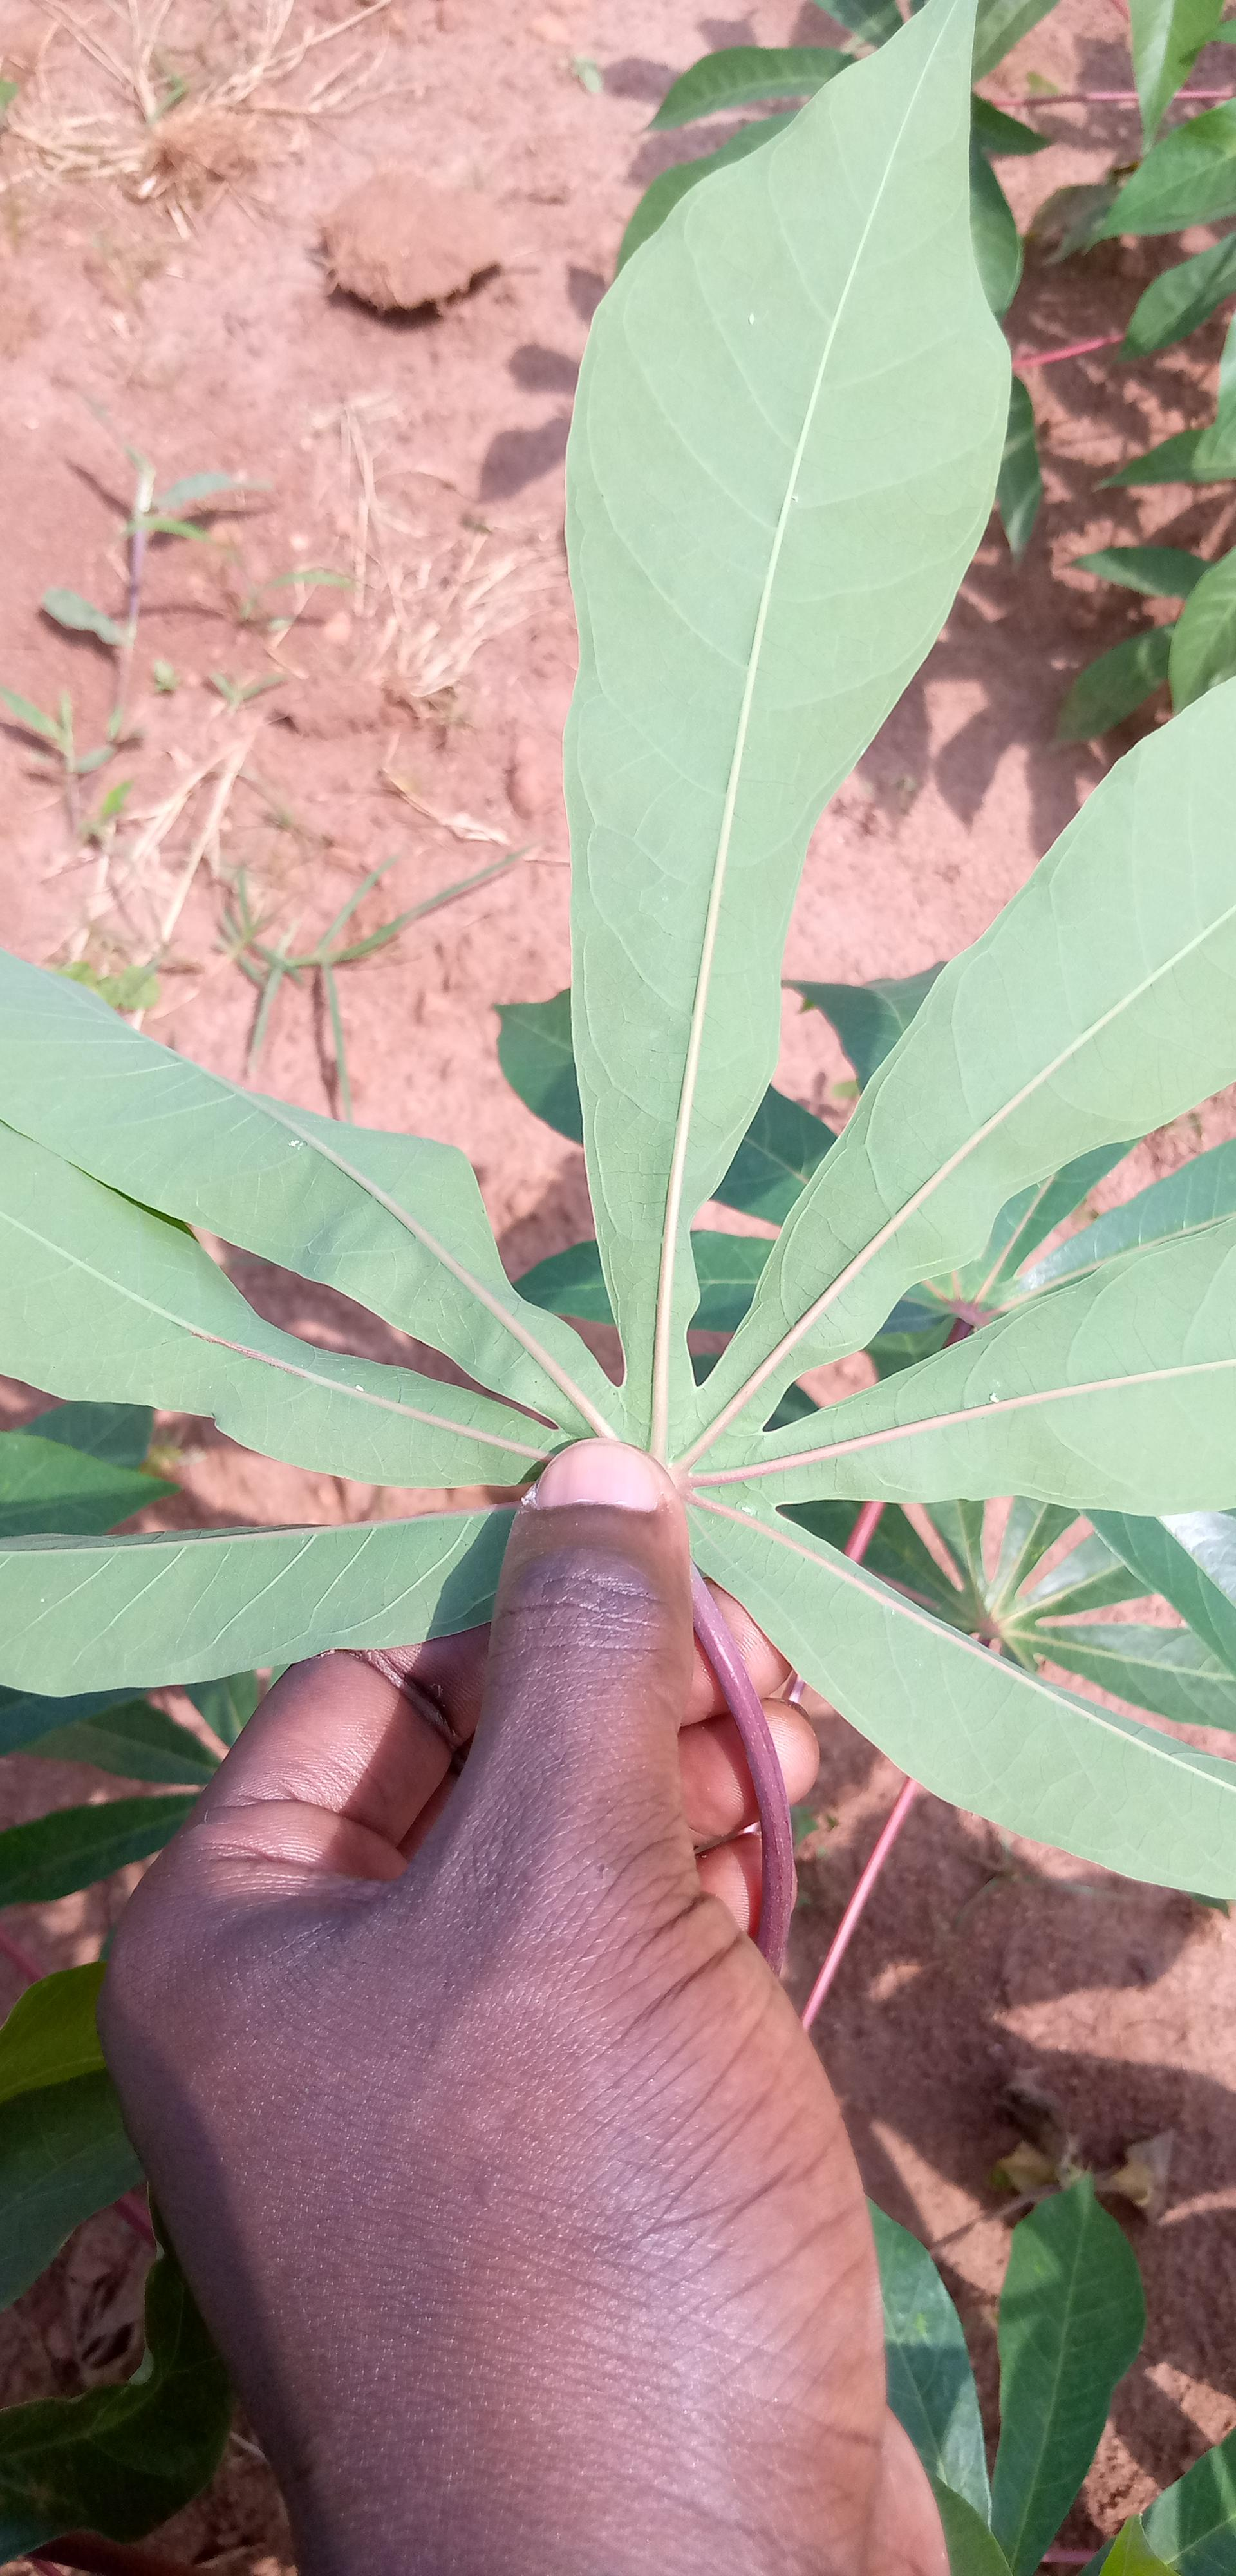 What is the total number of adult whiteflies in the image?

6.